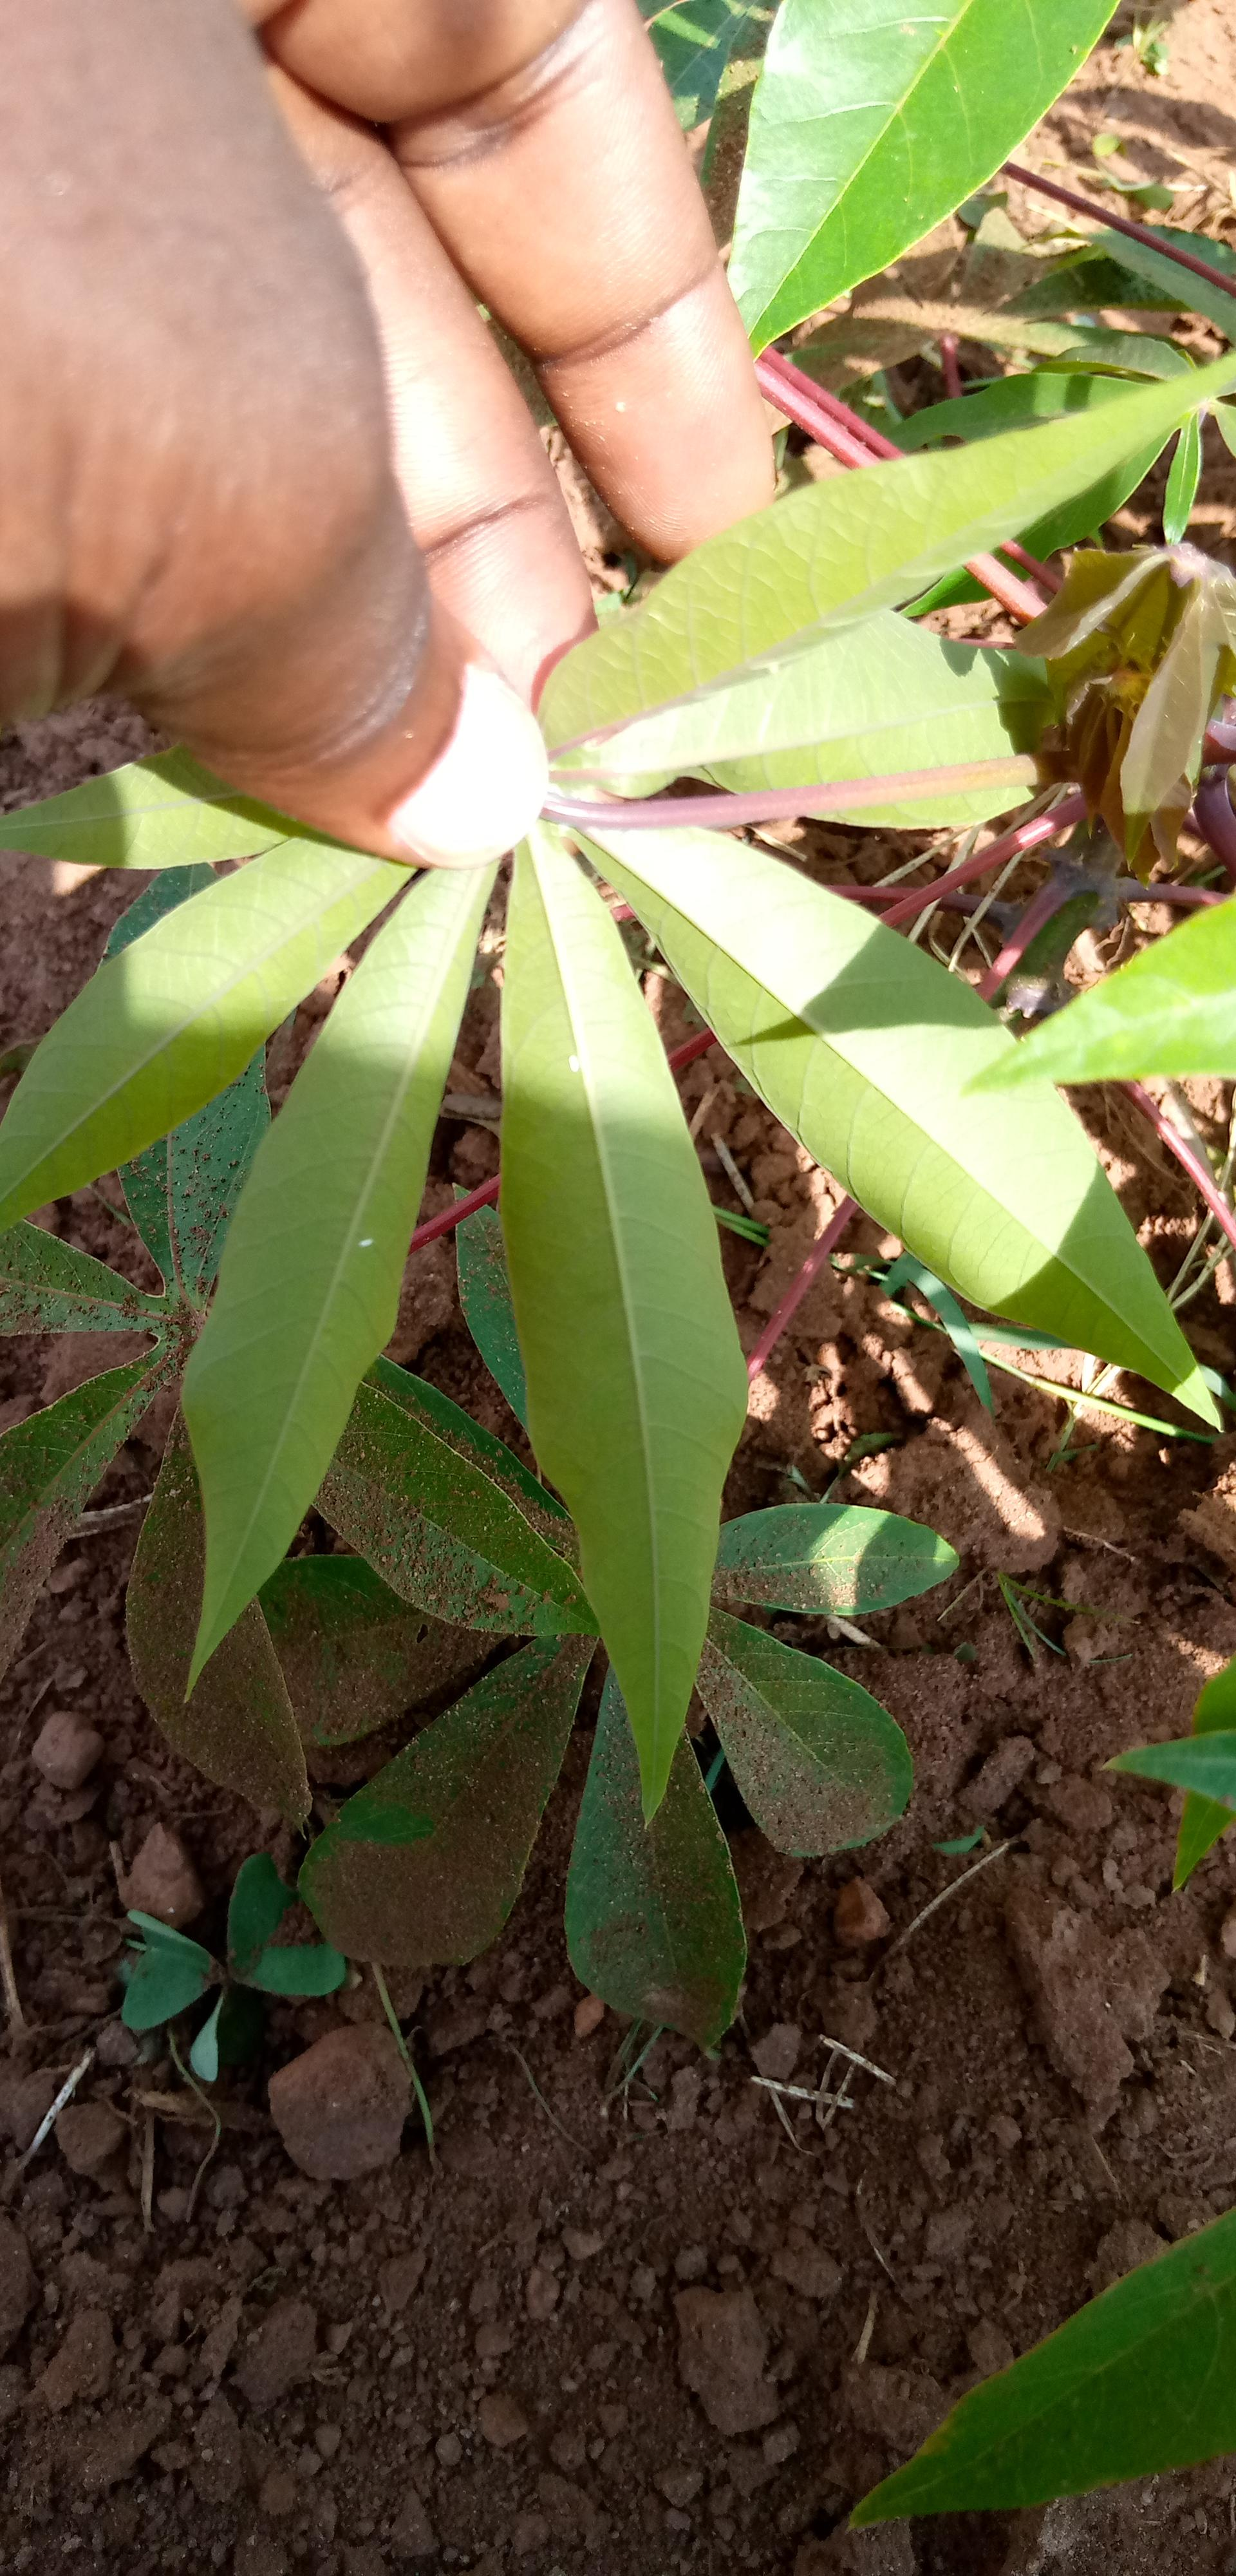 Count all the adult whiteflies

3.